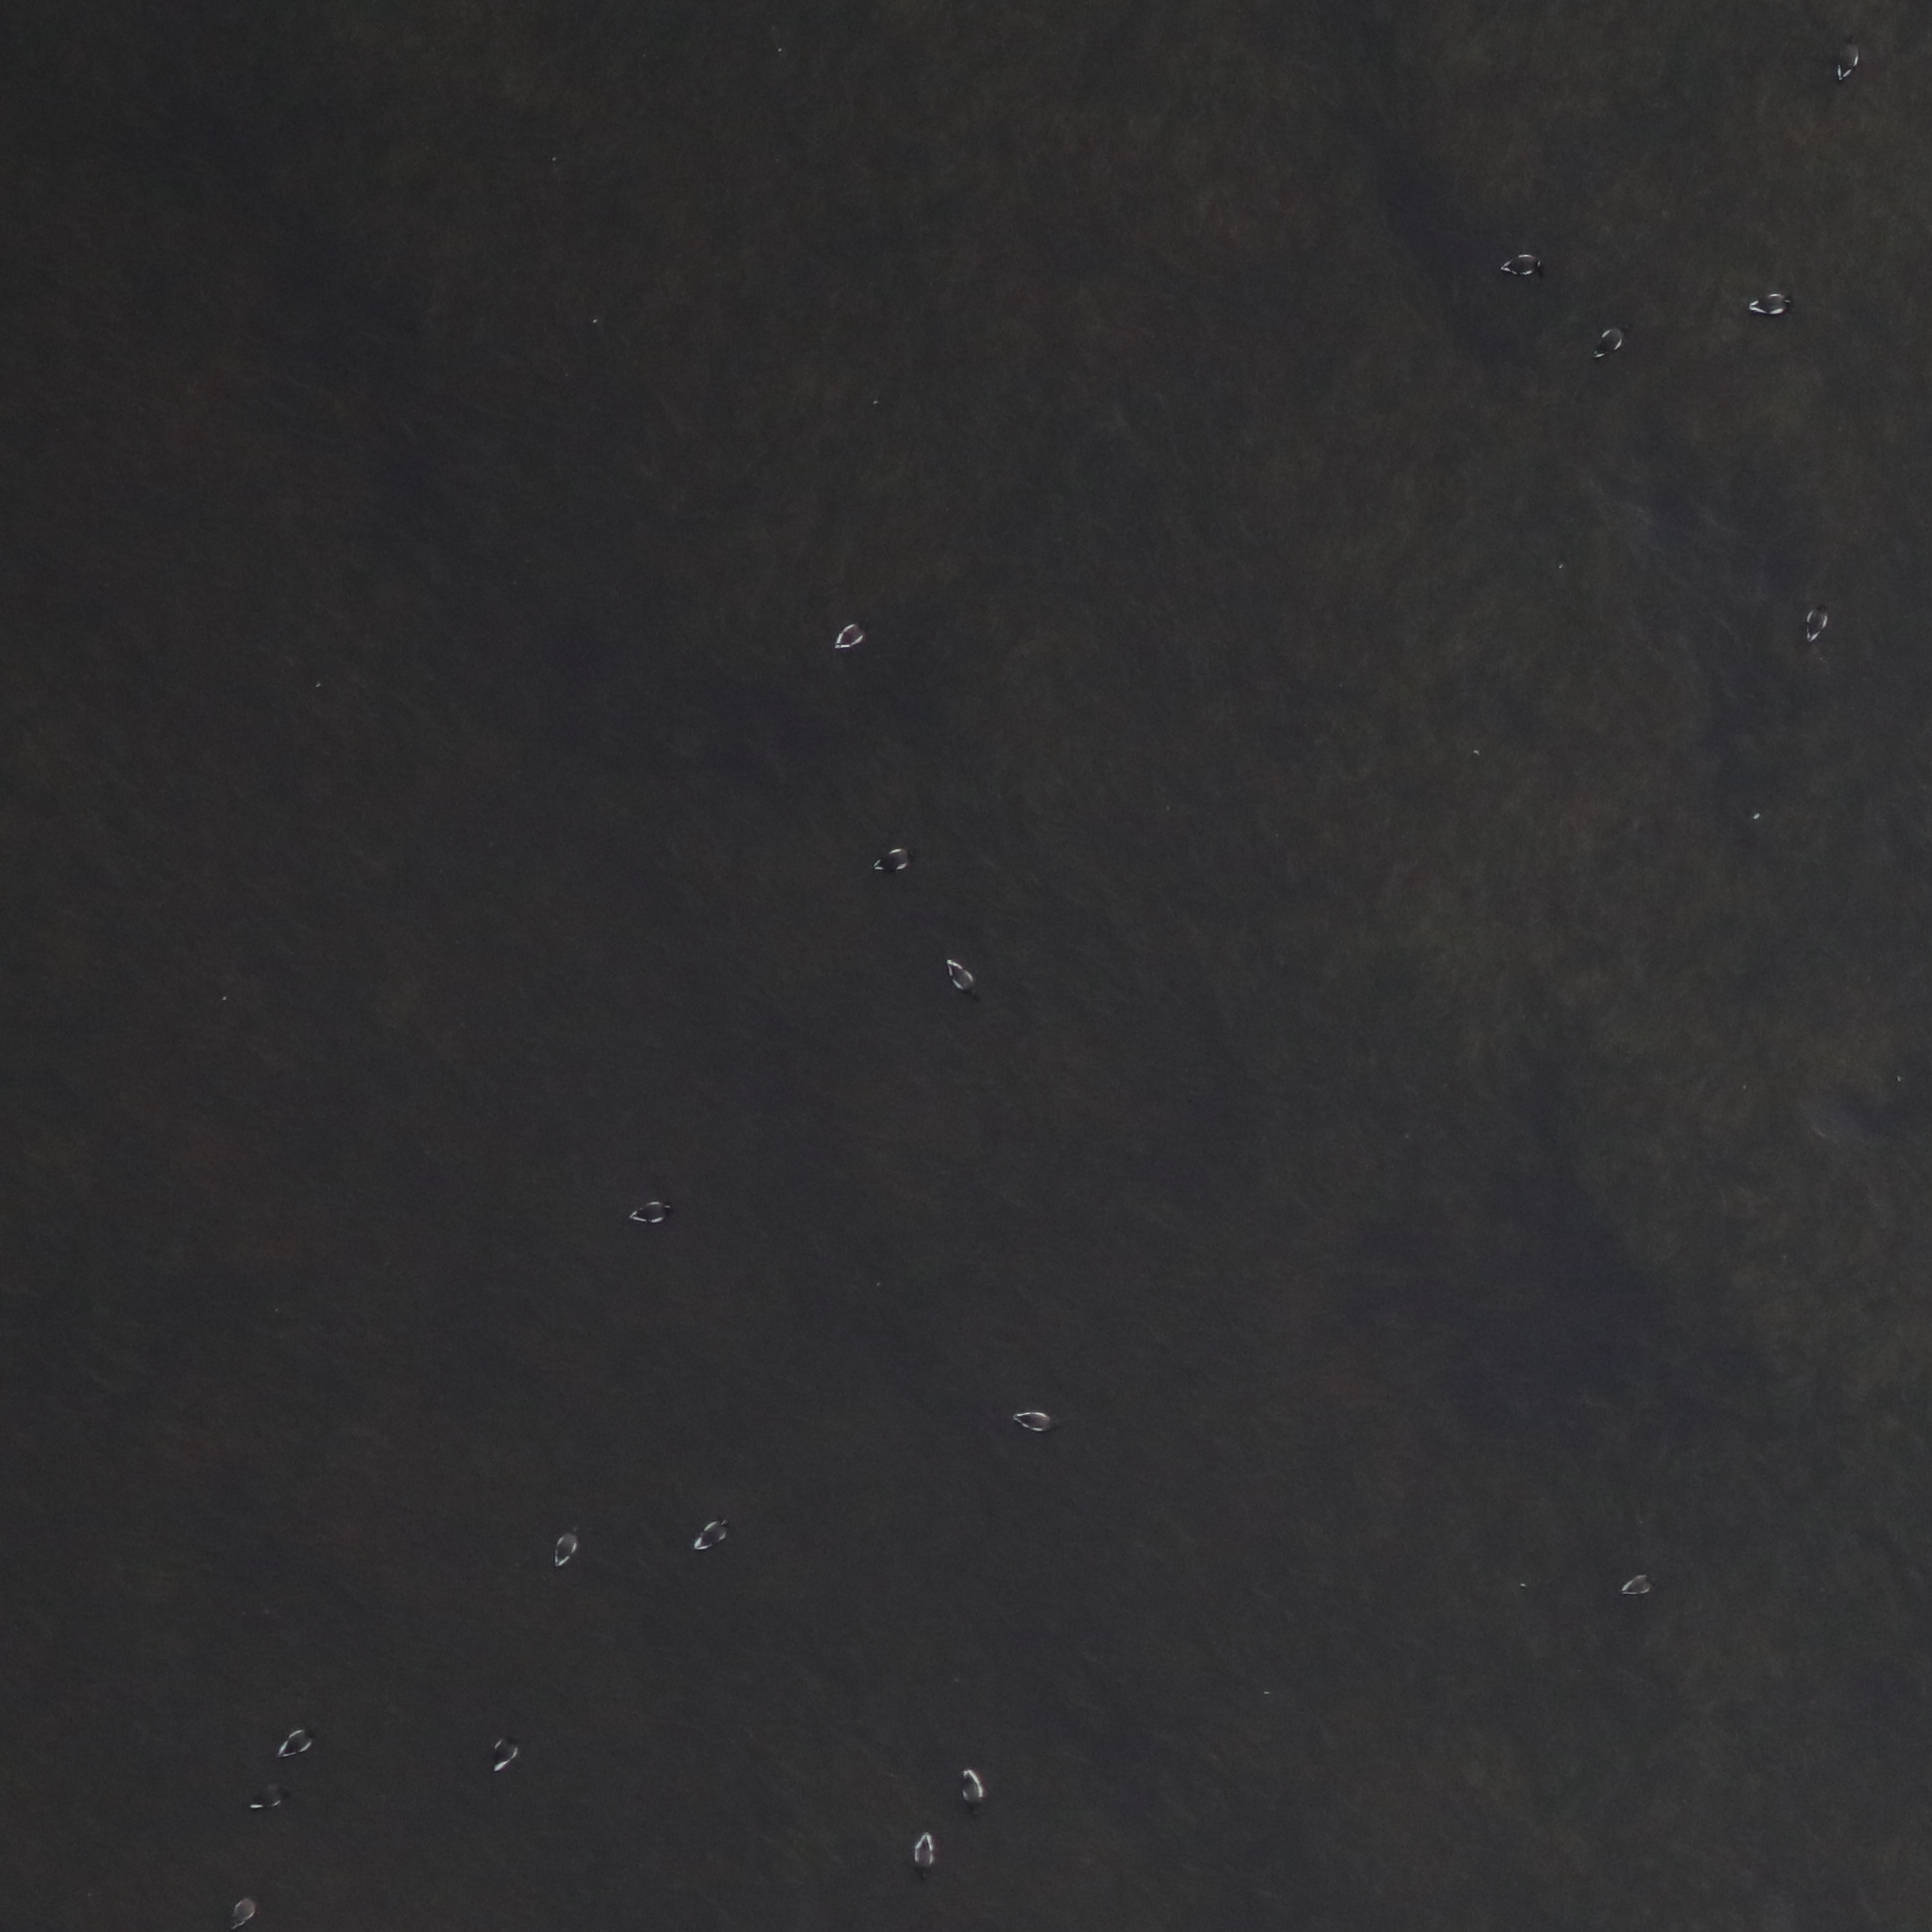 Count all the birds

19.